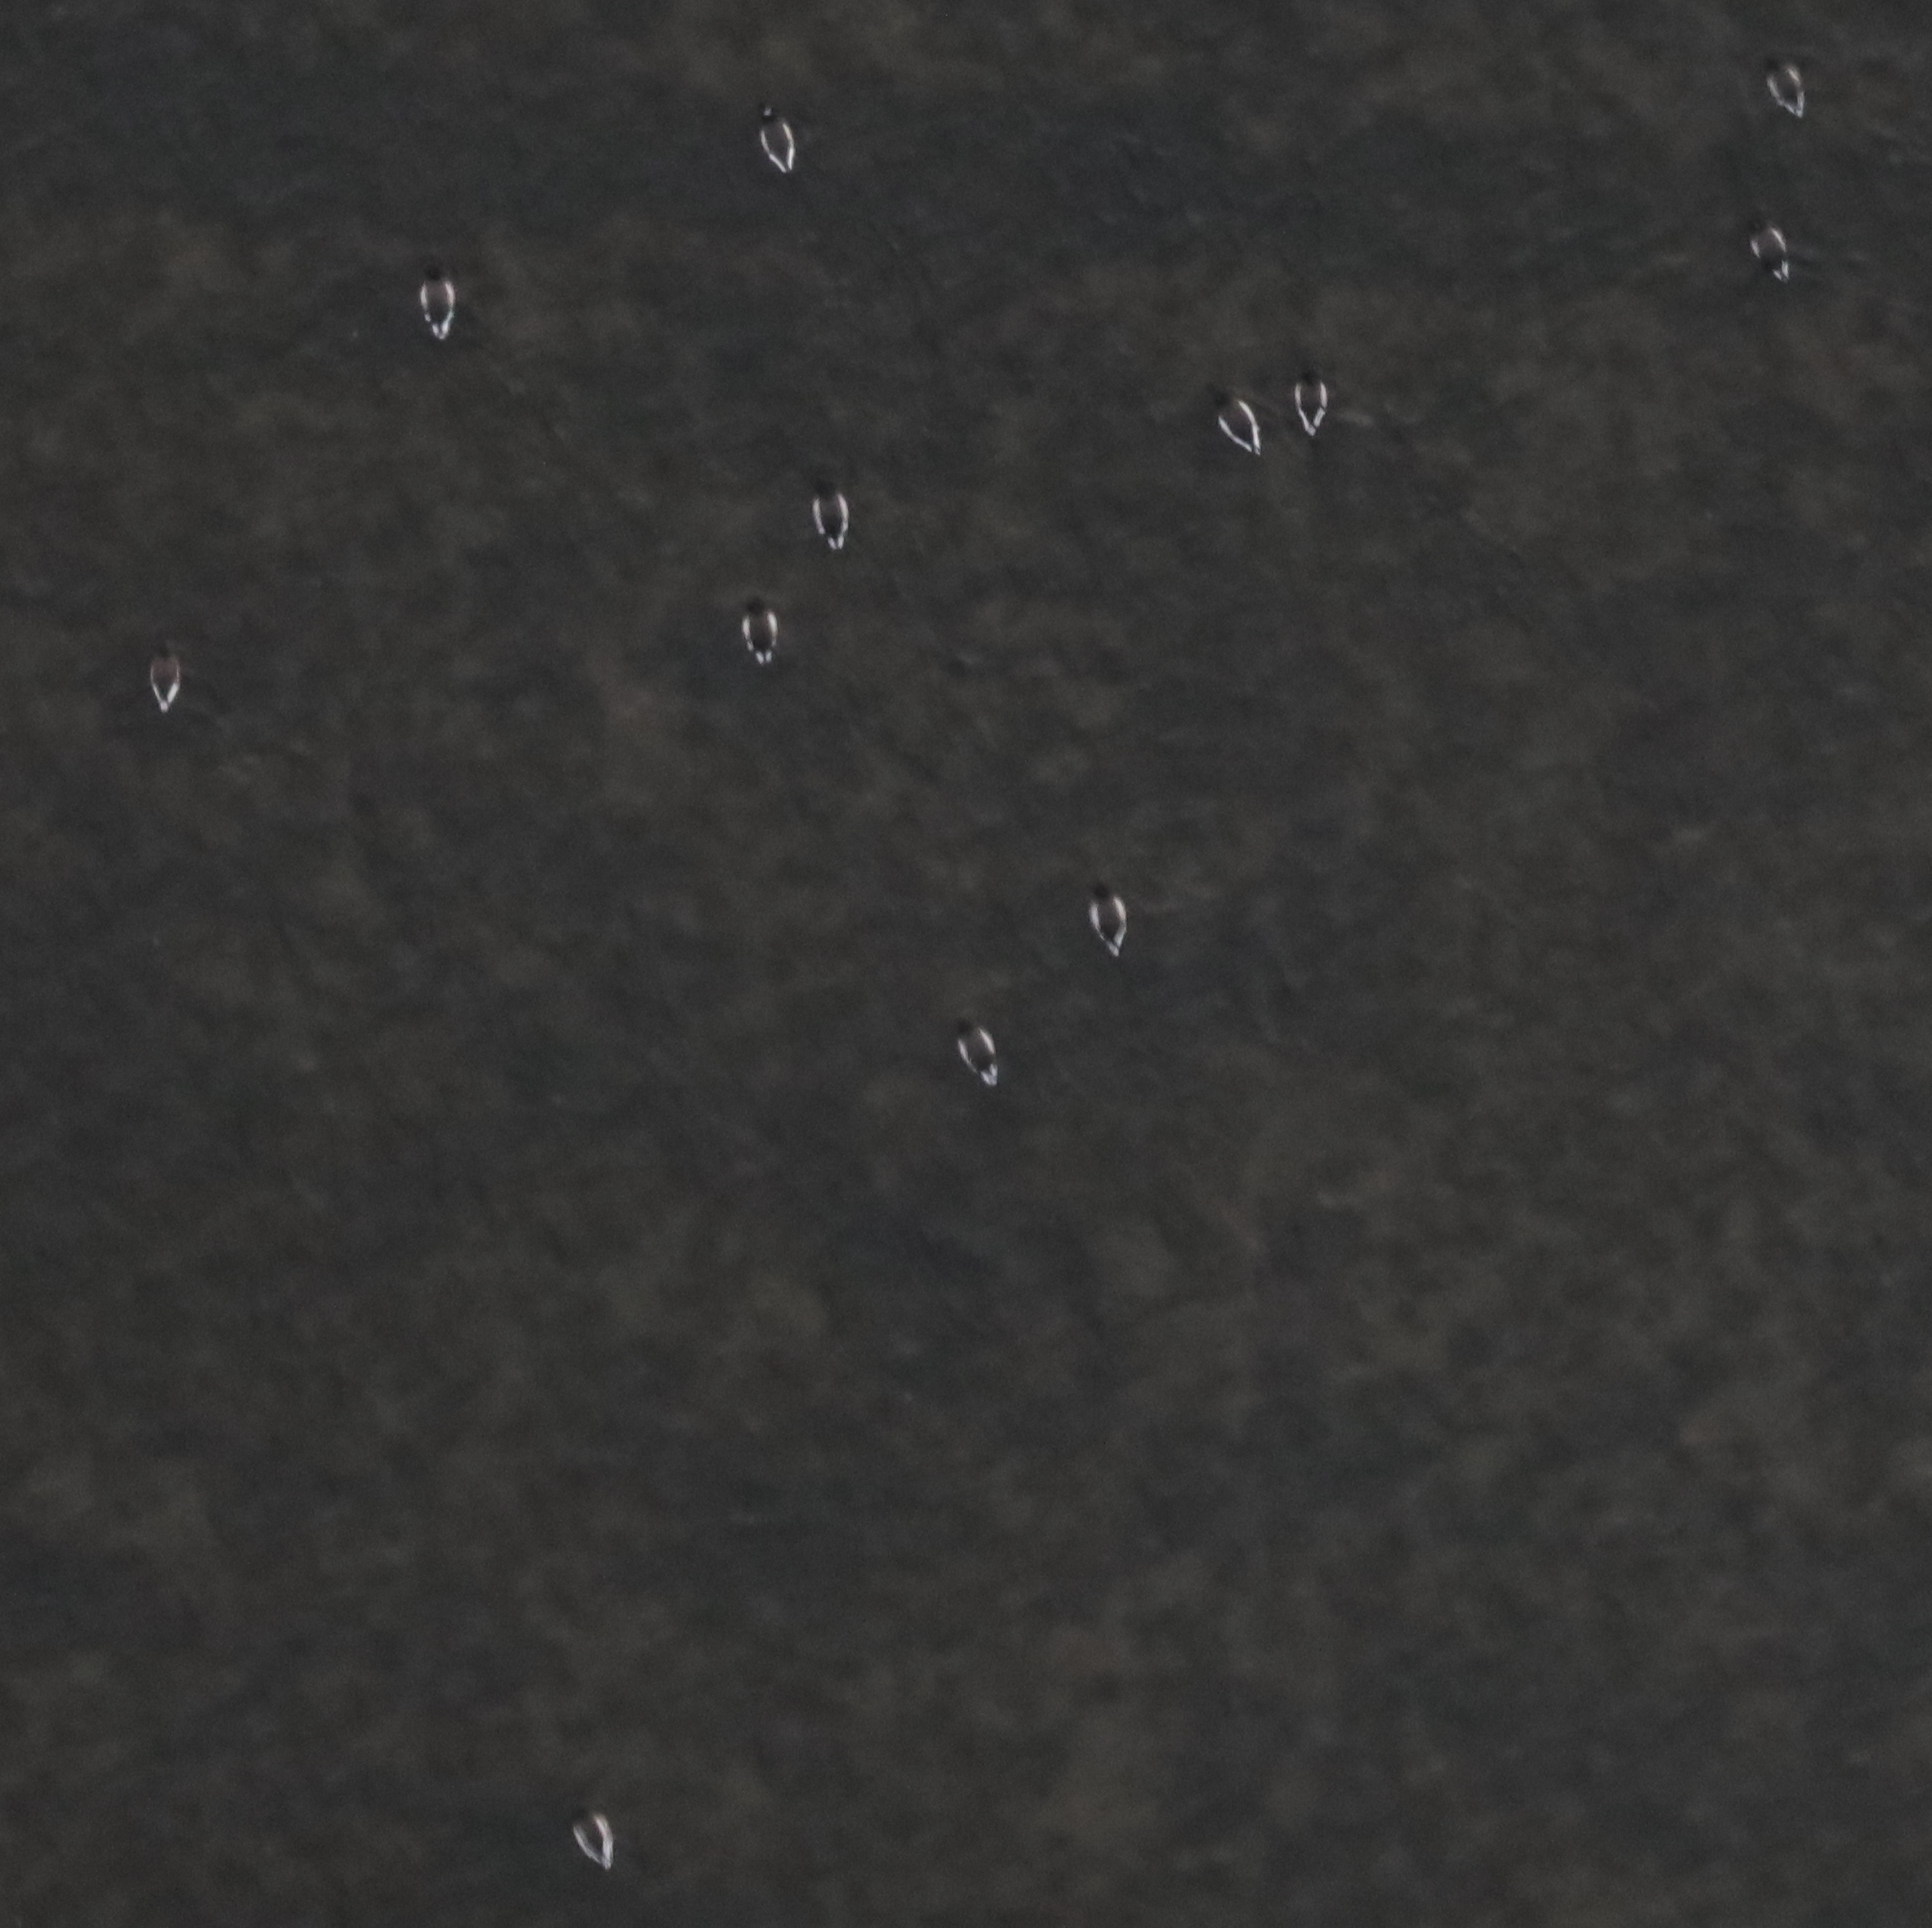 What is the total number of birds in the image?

12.